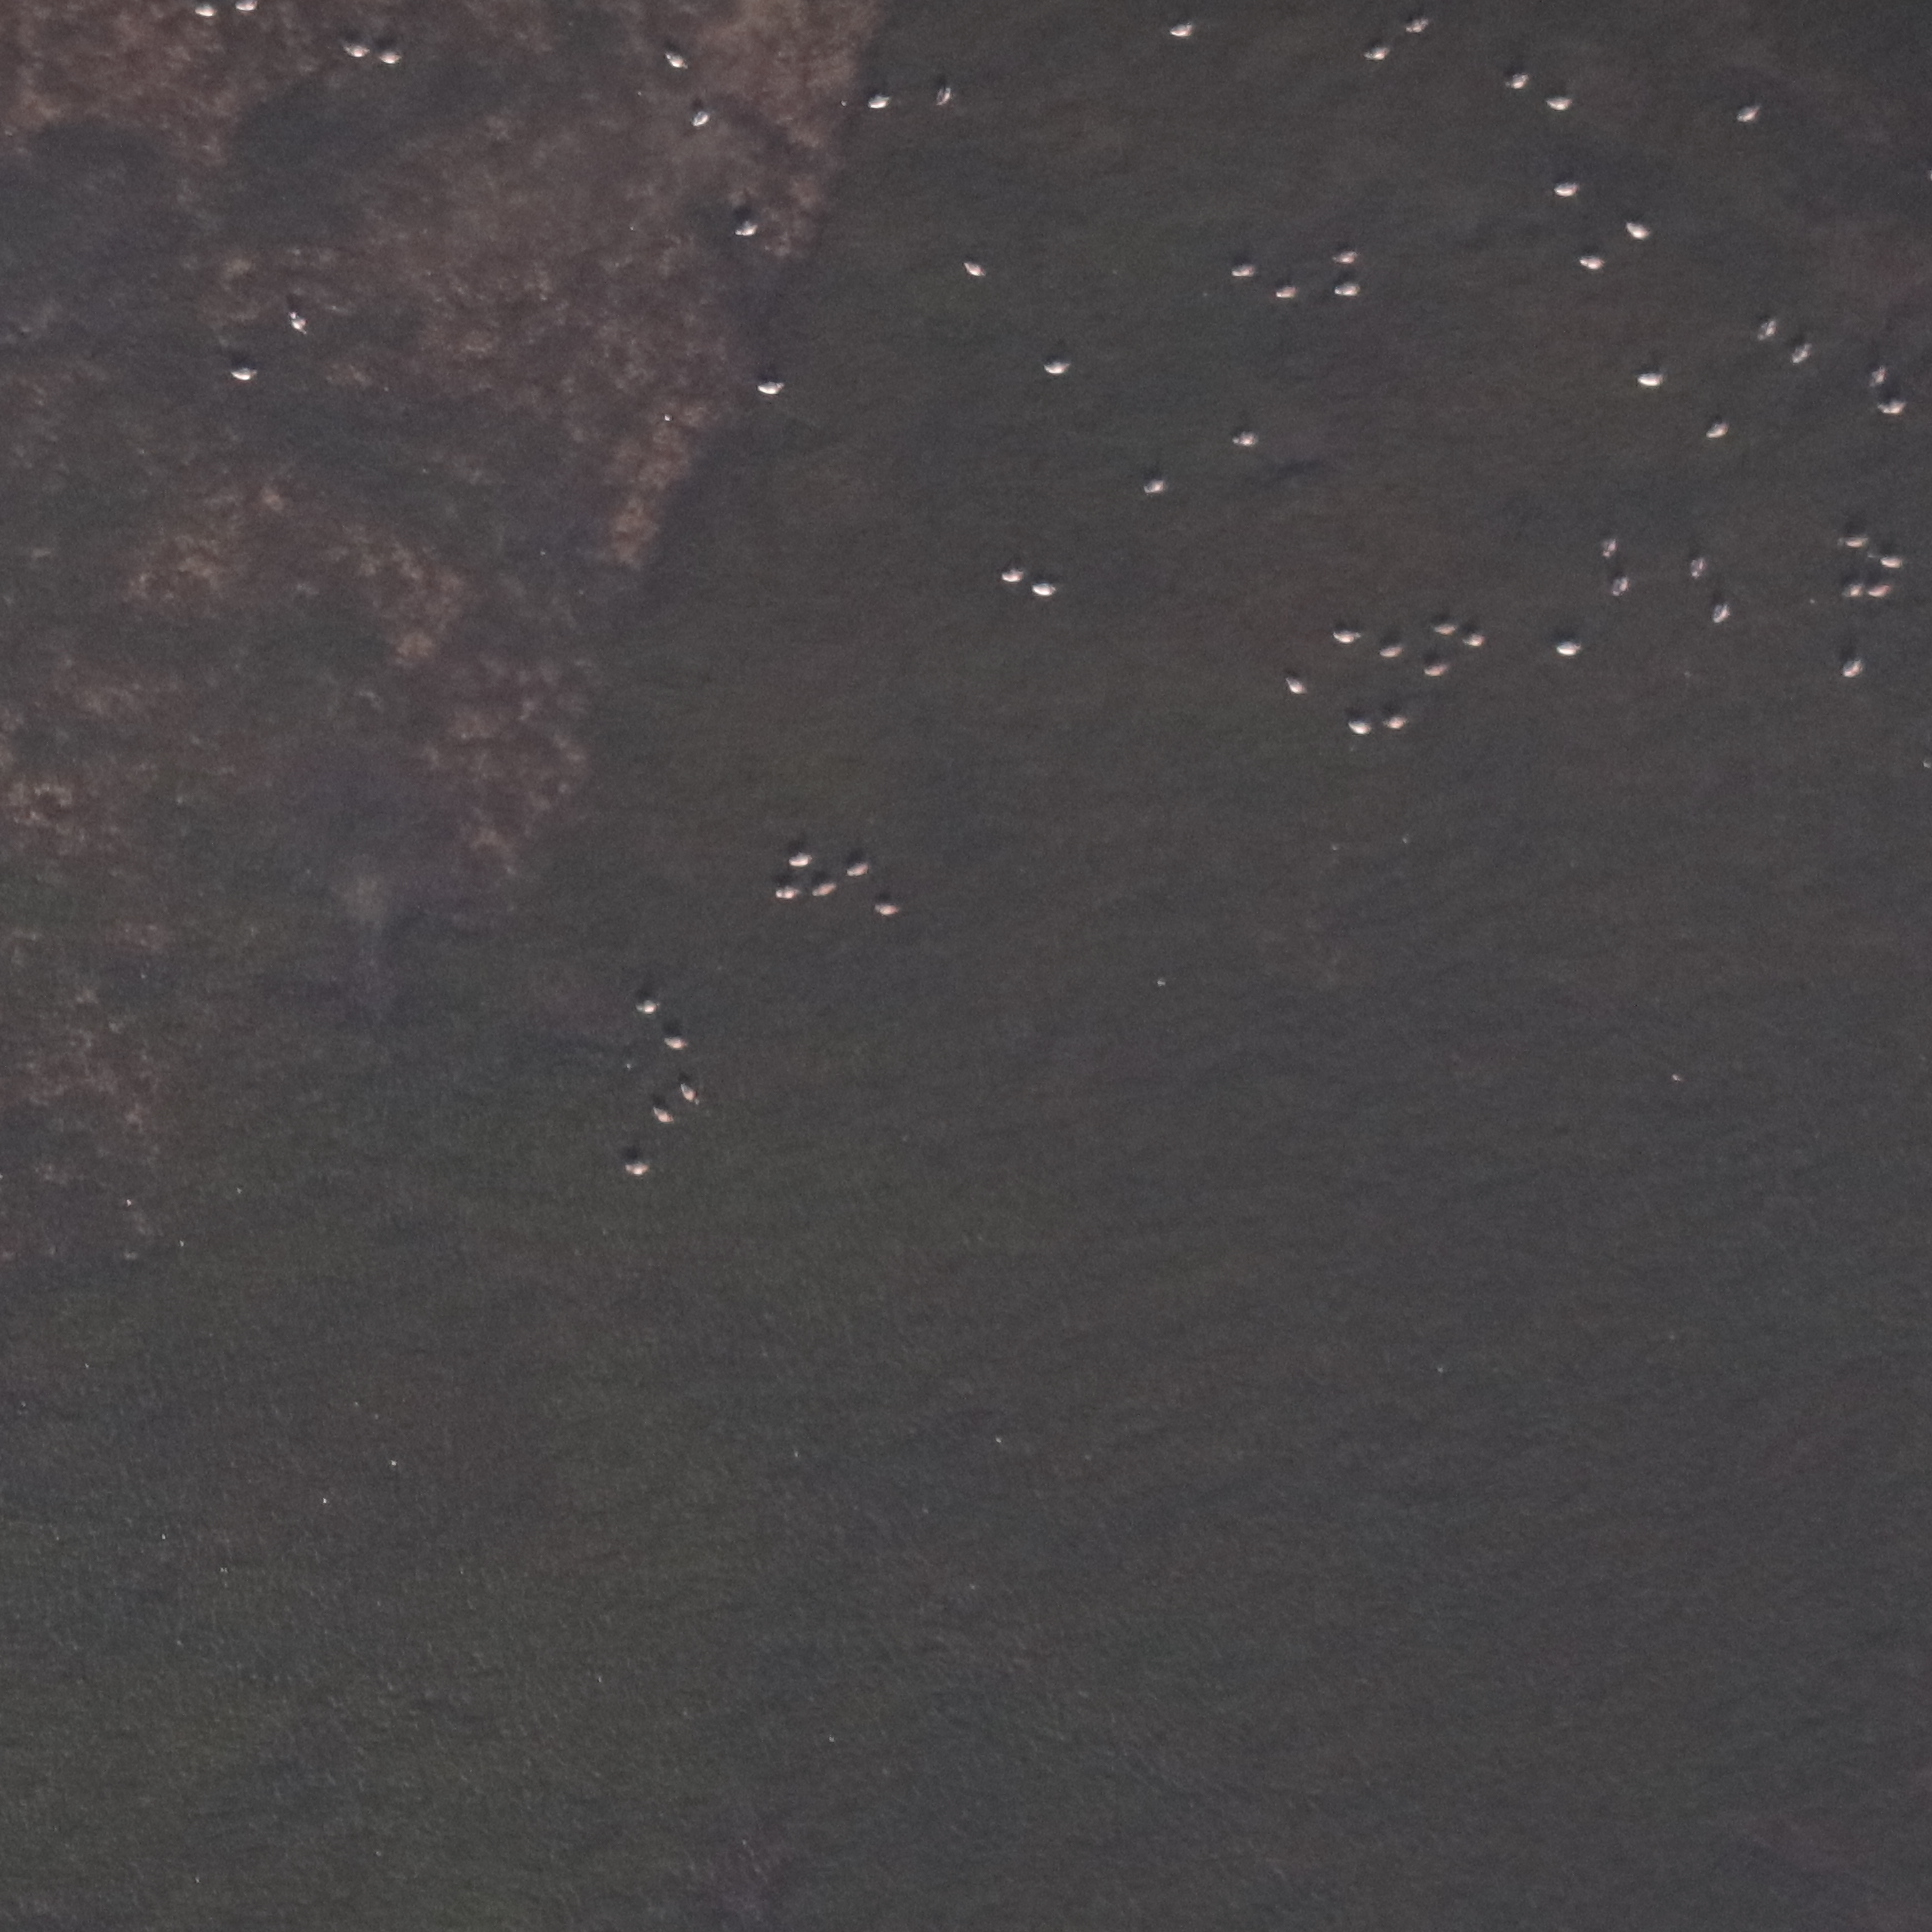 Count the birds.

65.